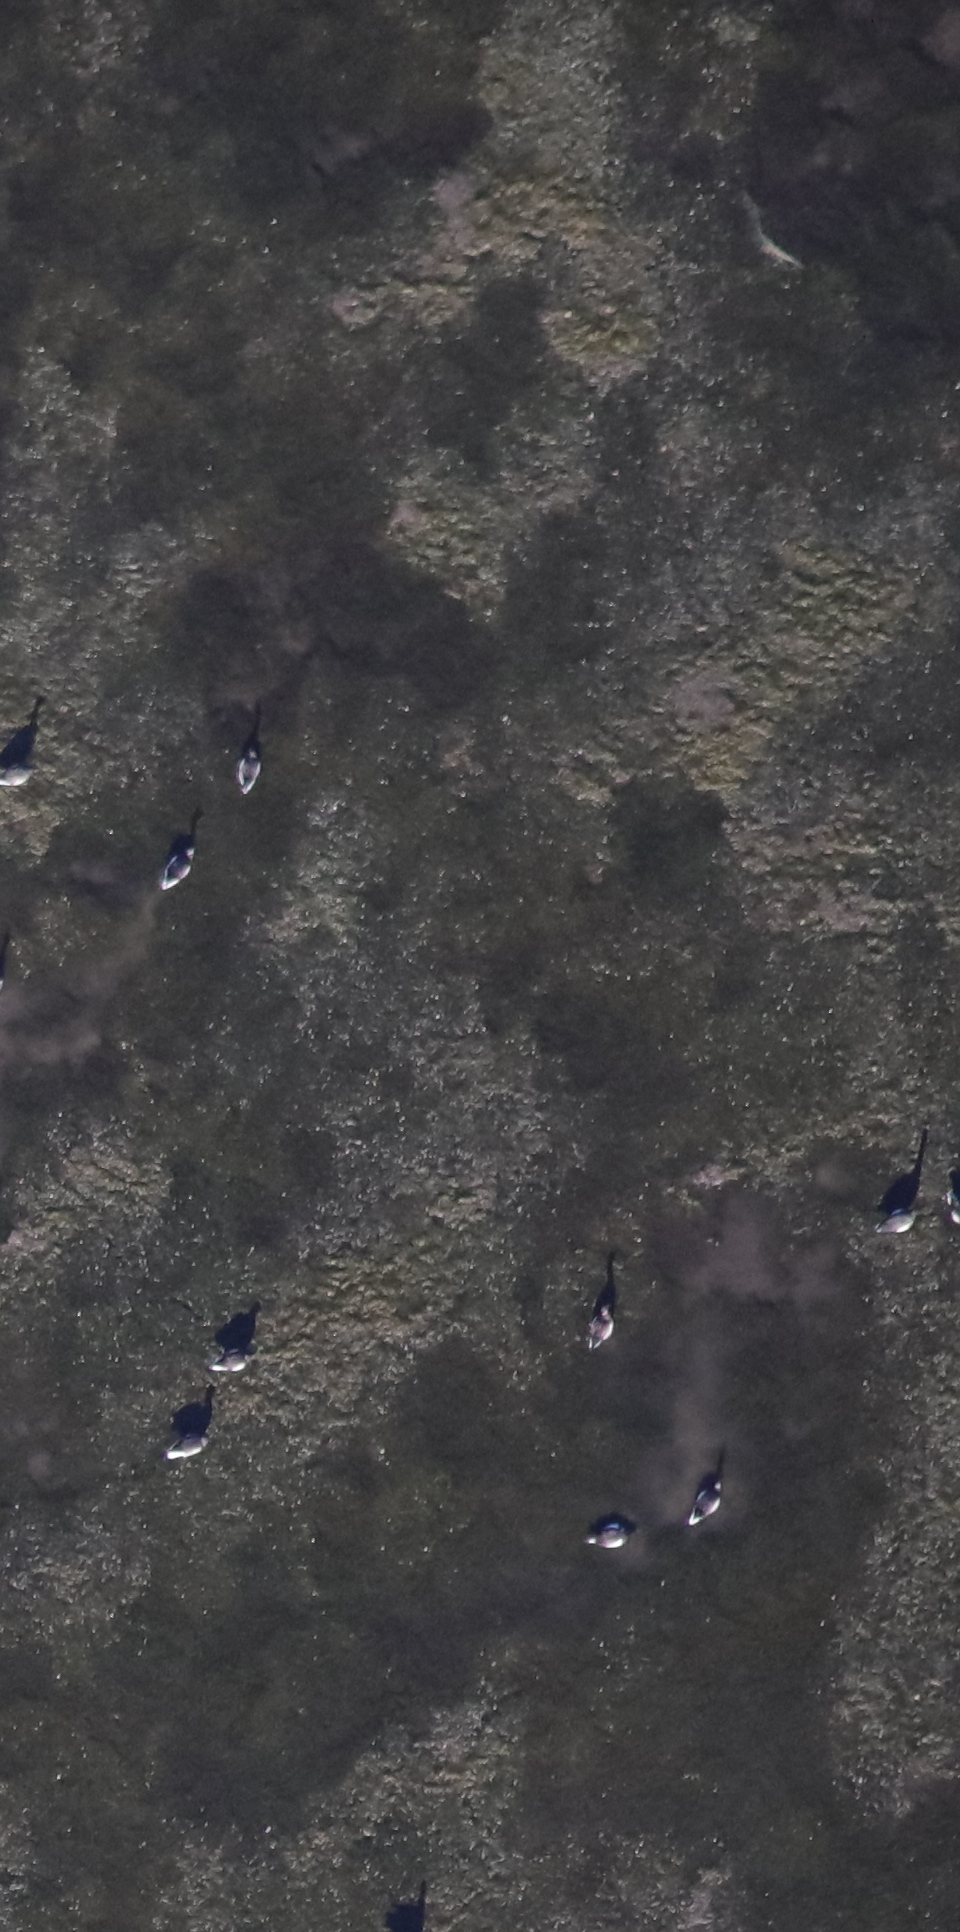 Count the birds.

10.